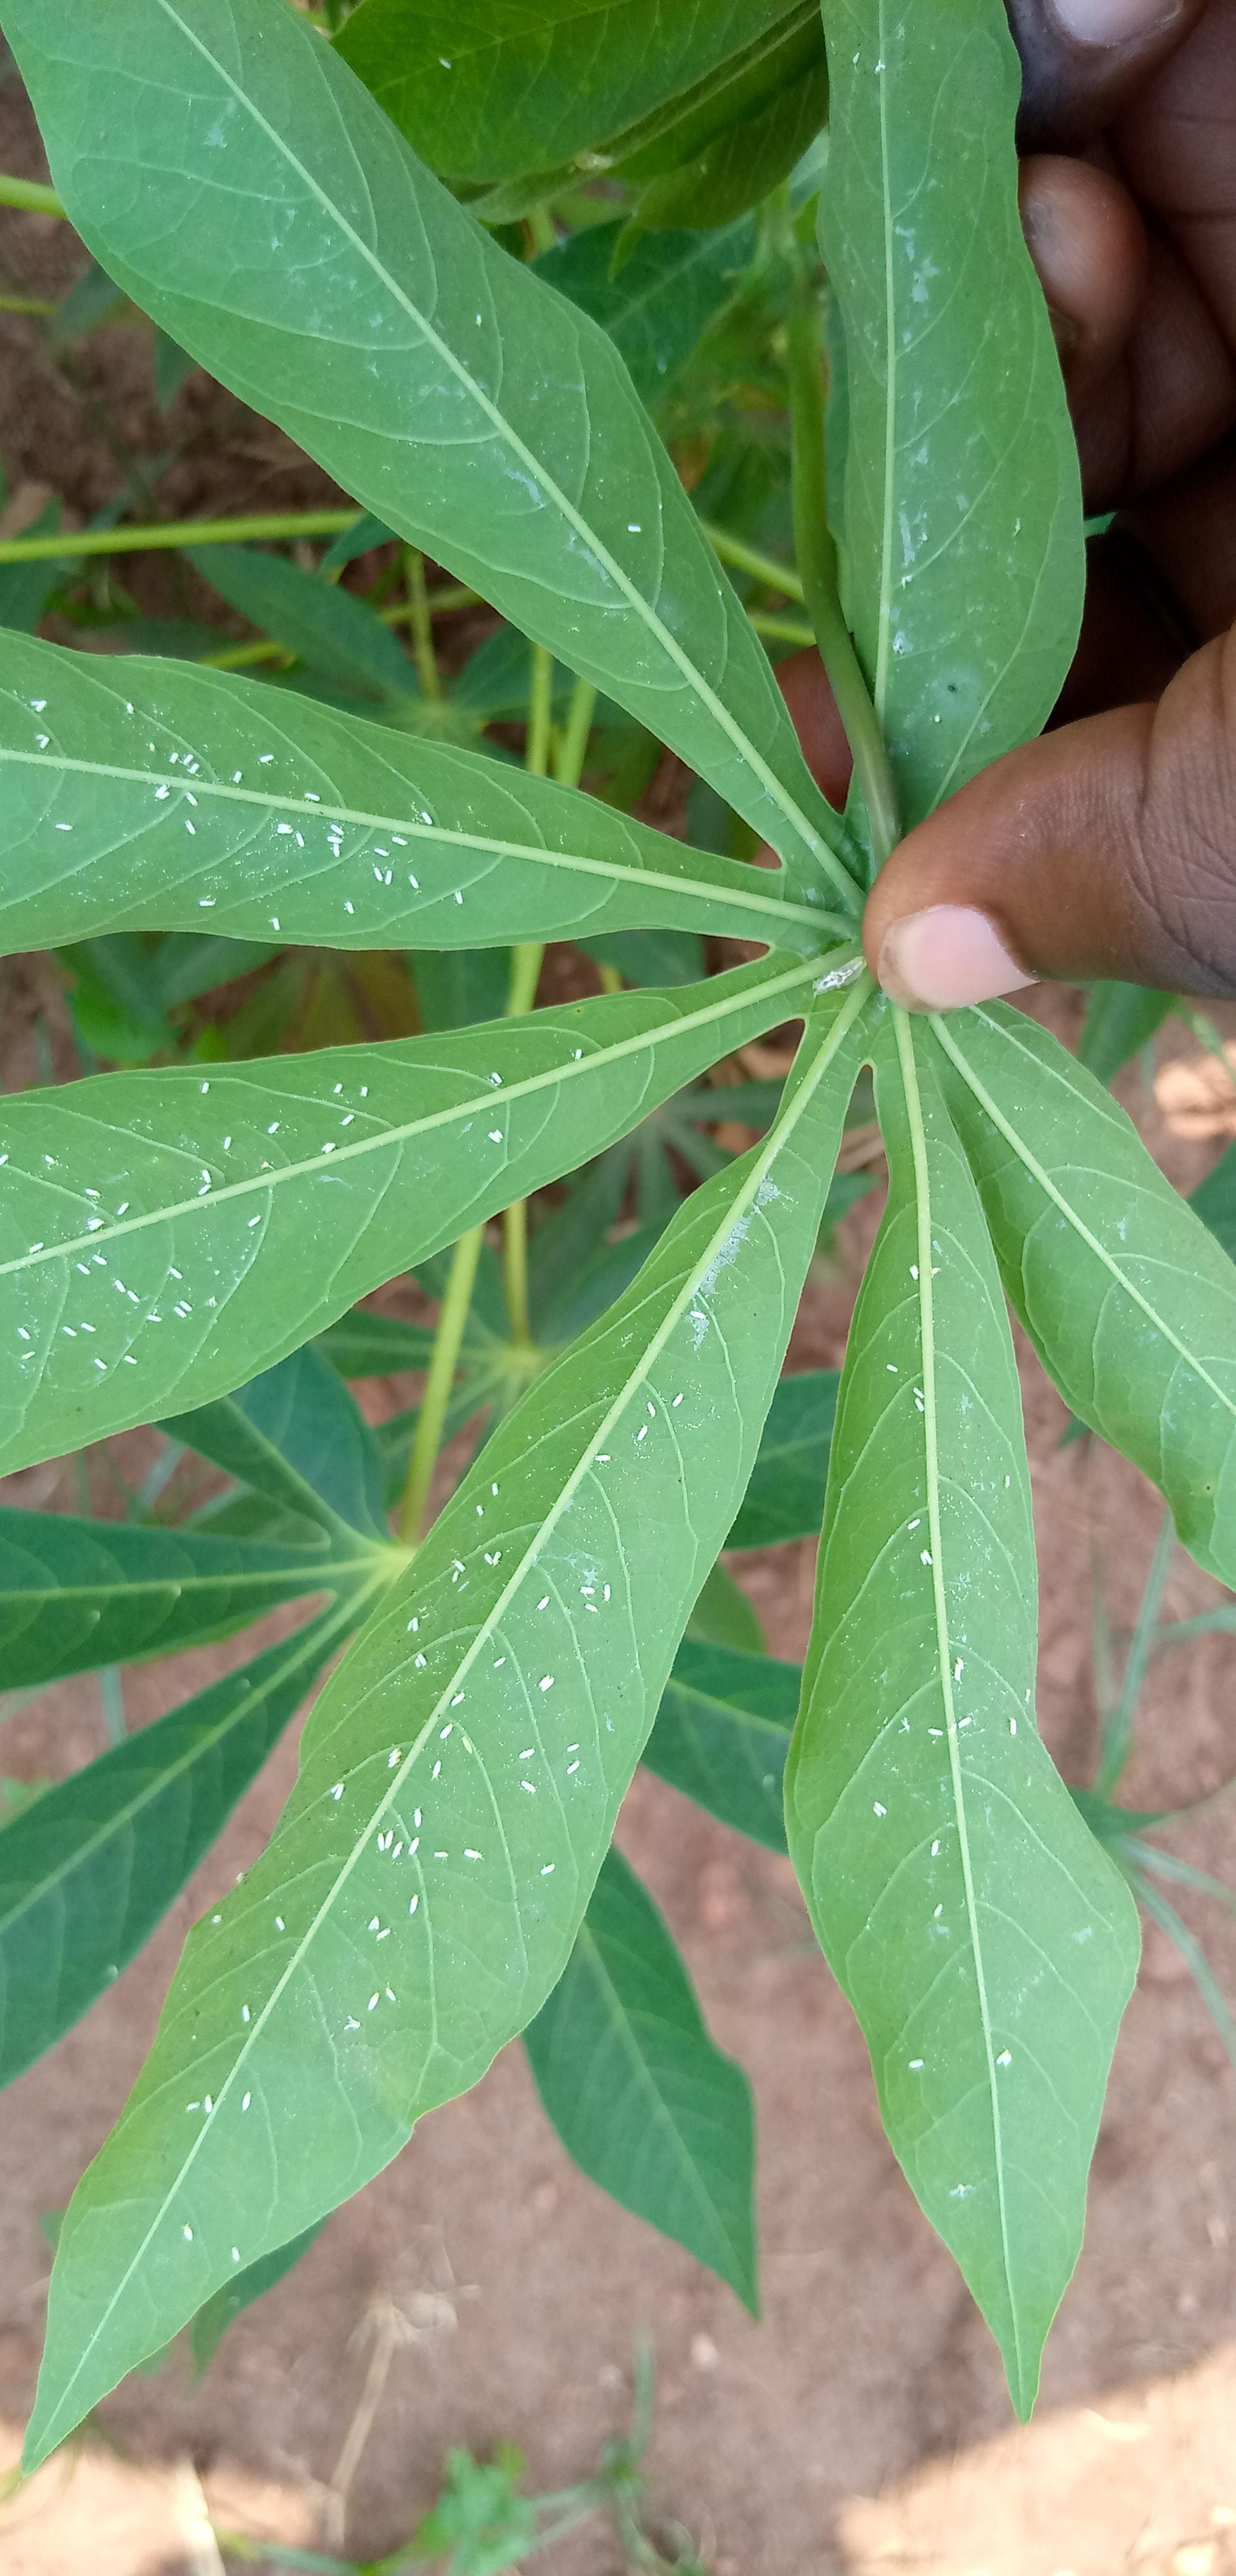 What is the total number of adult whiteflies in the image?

141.